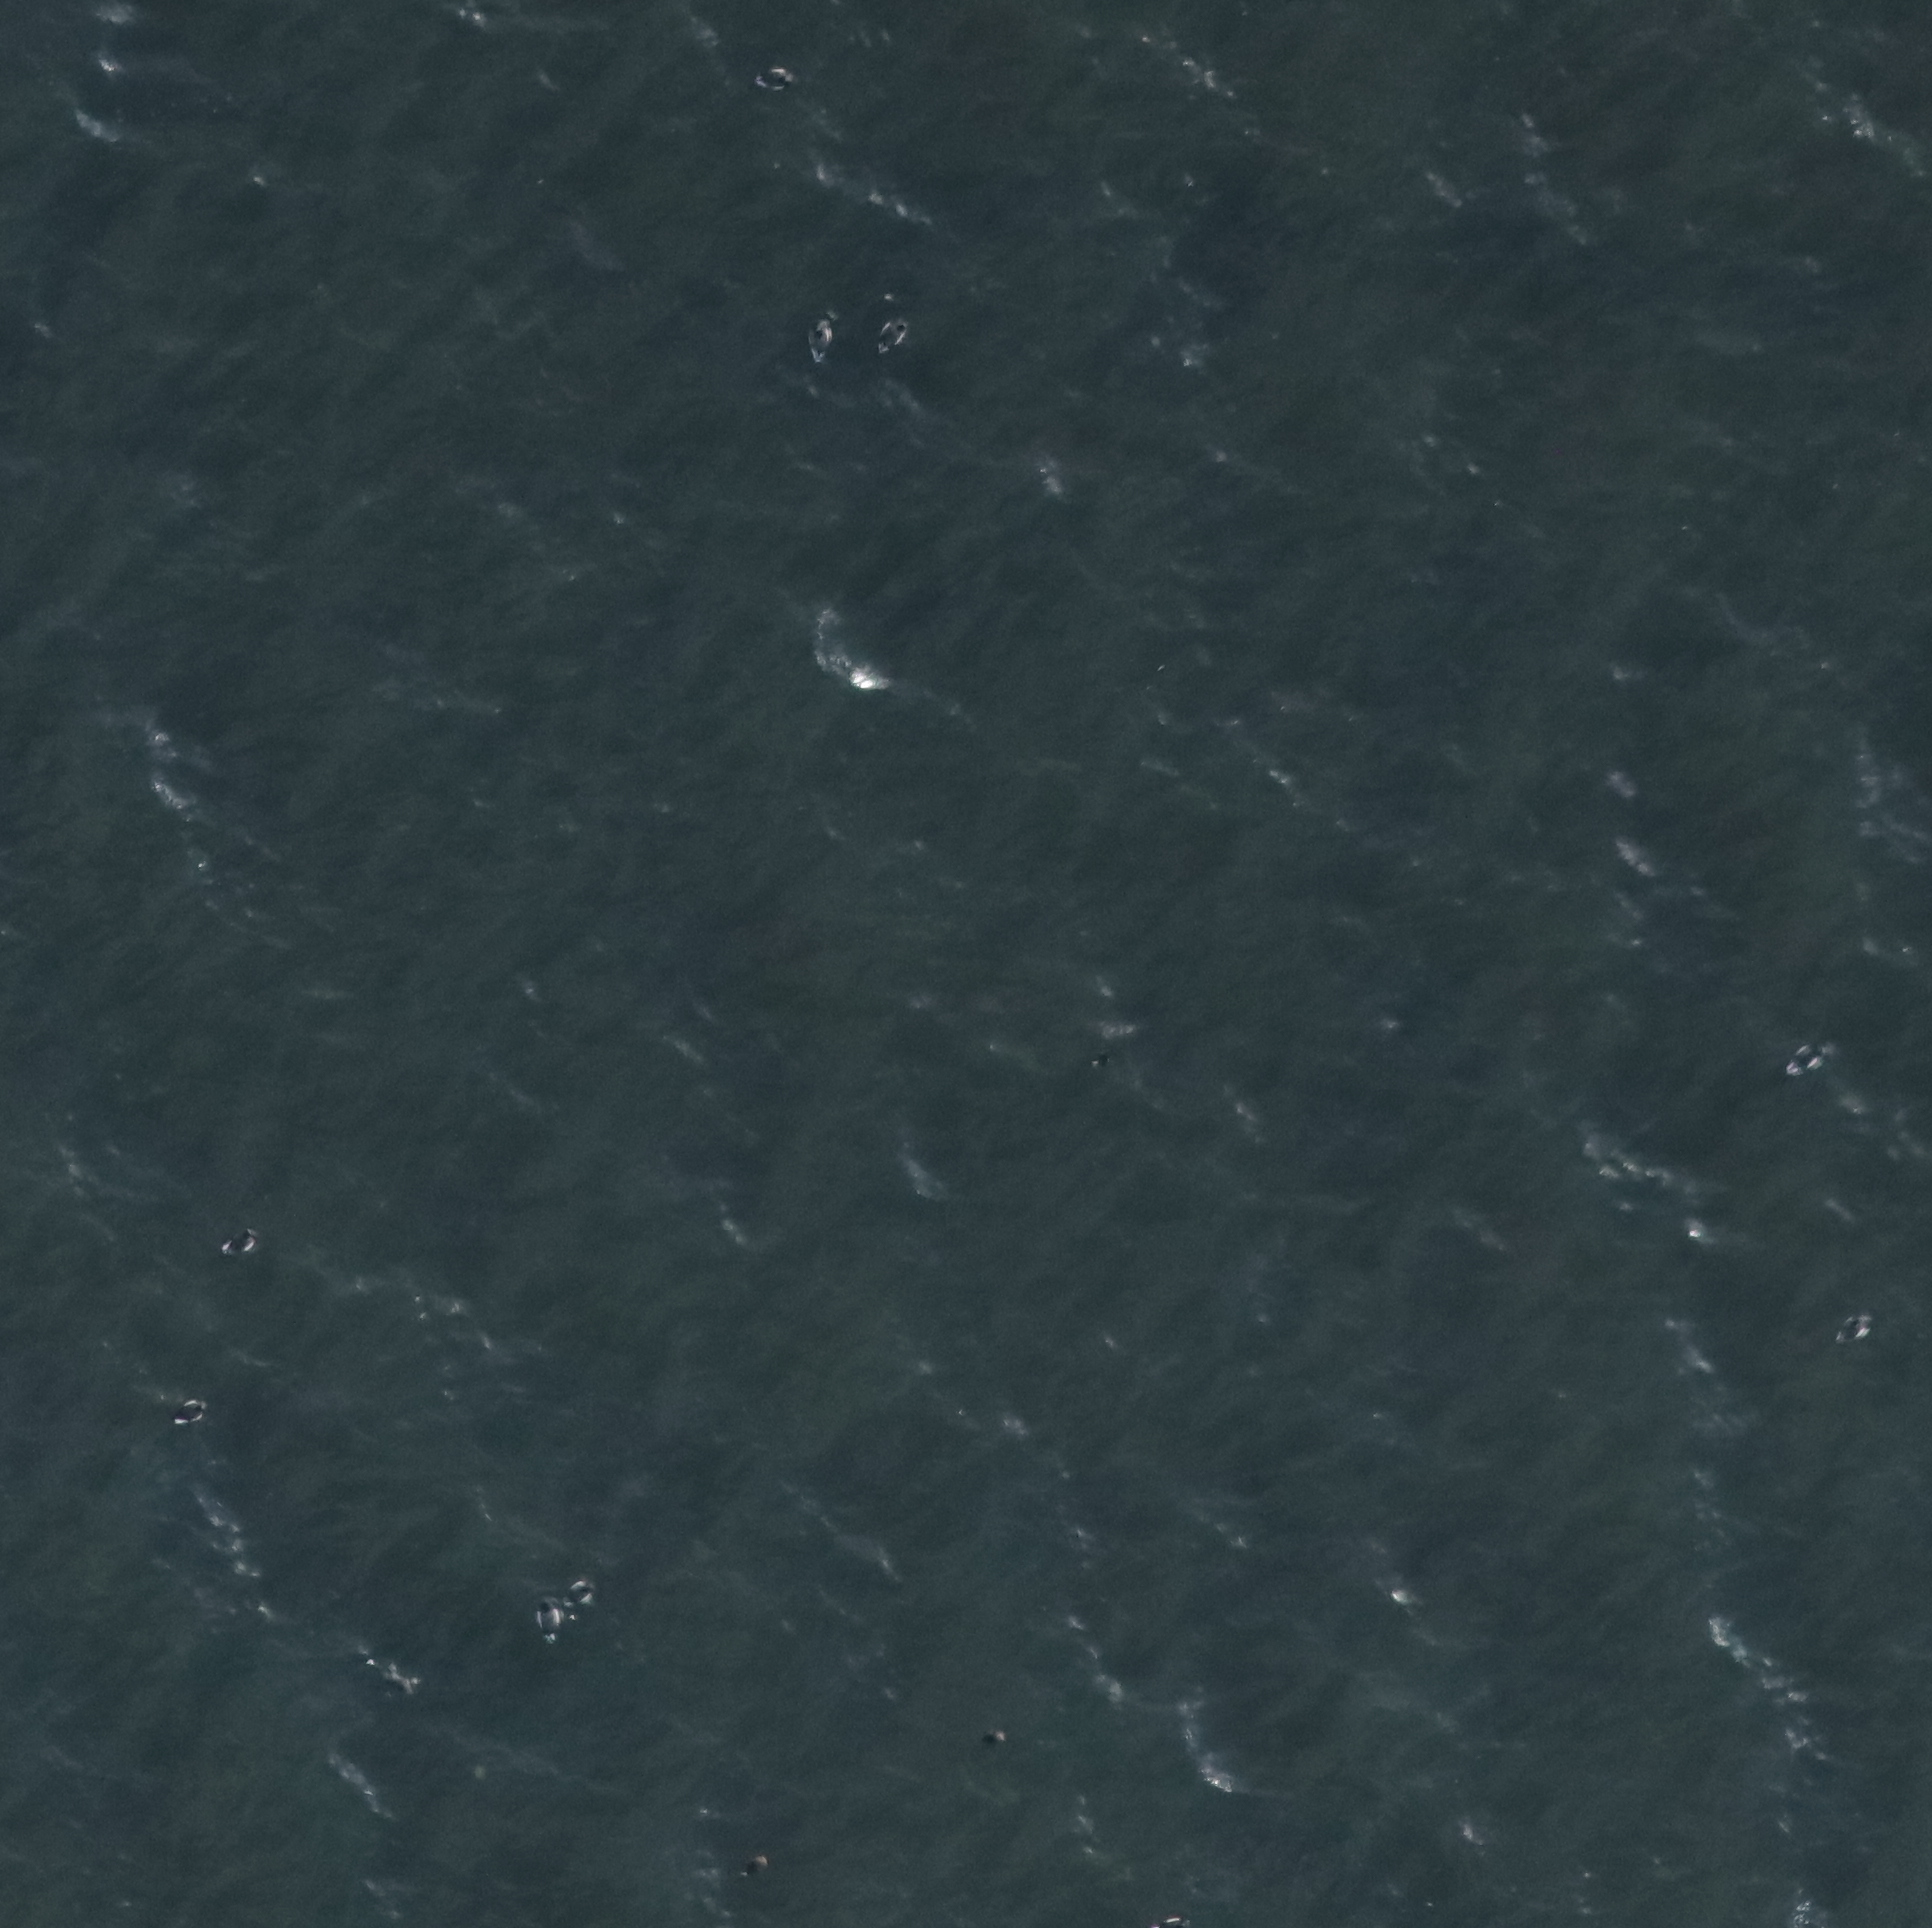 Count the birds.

13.